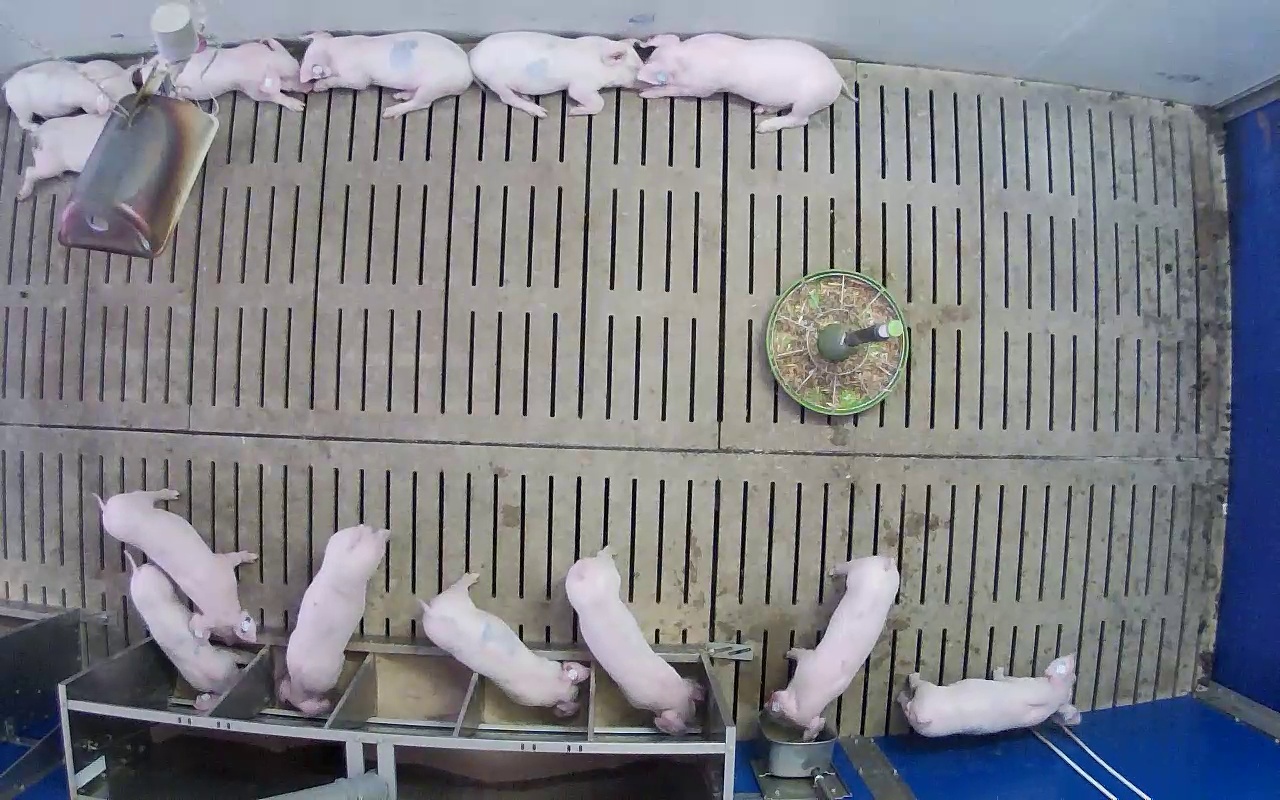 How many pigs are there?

13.